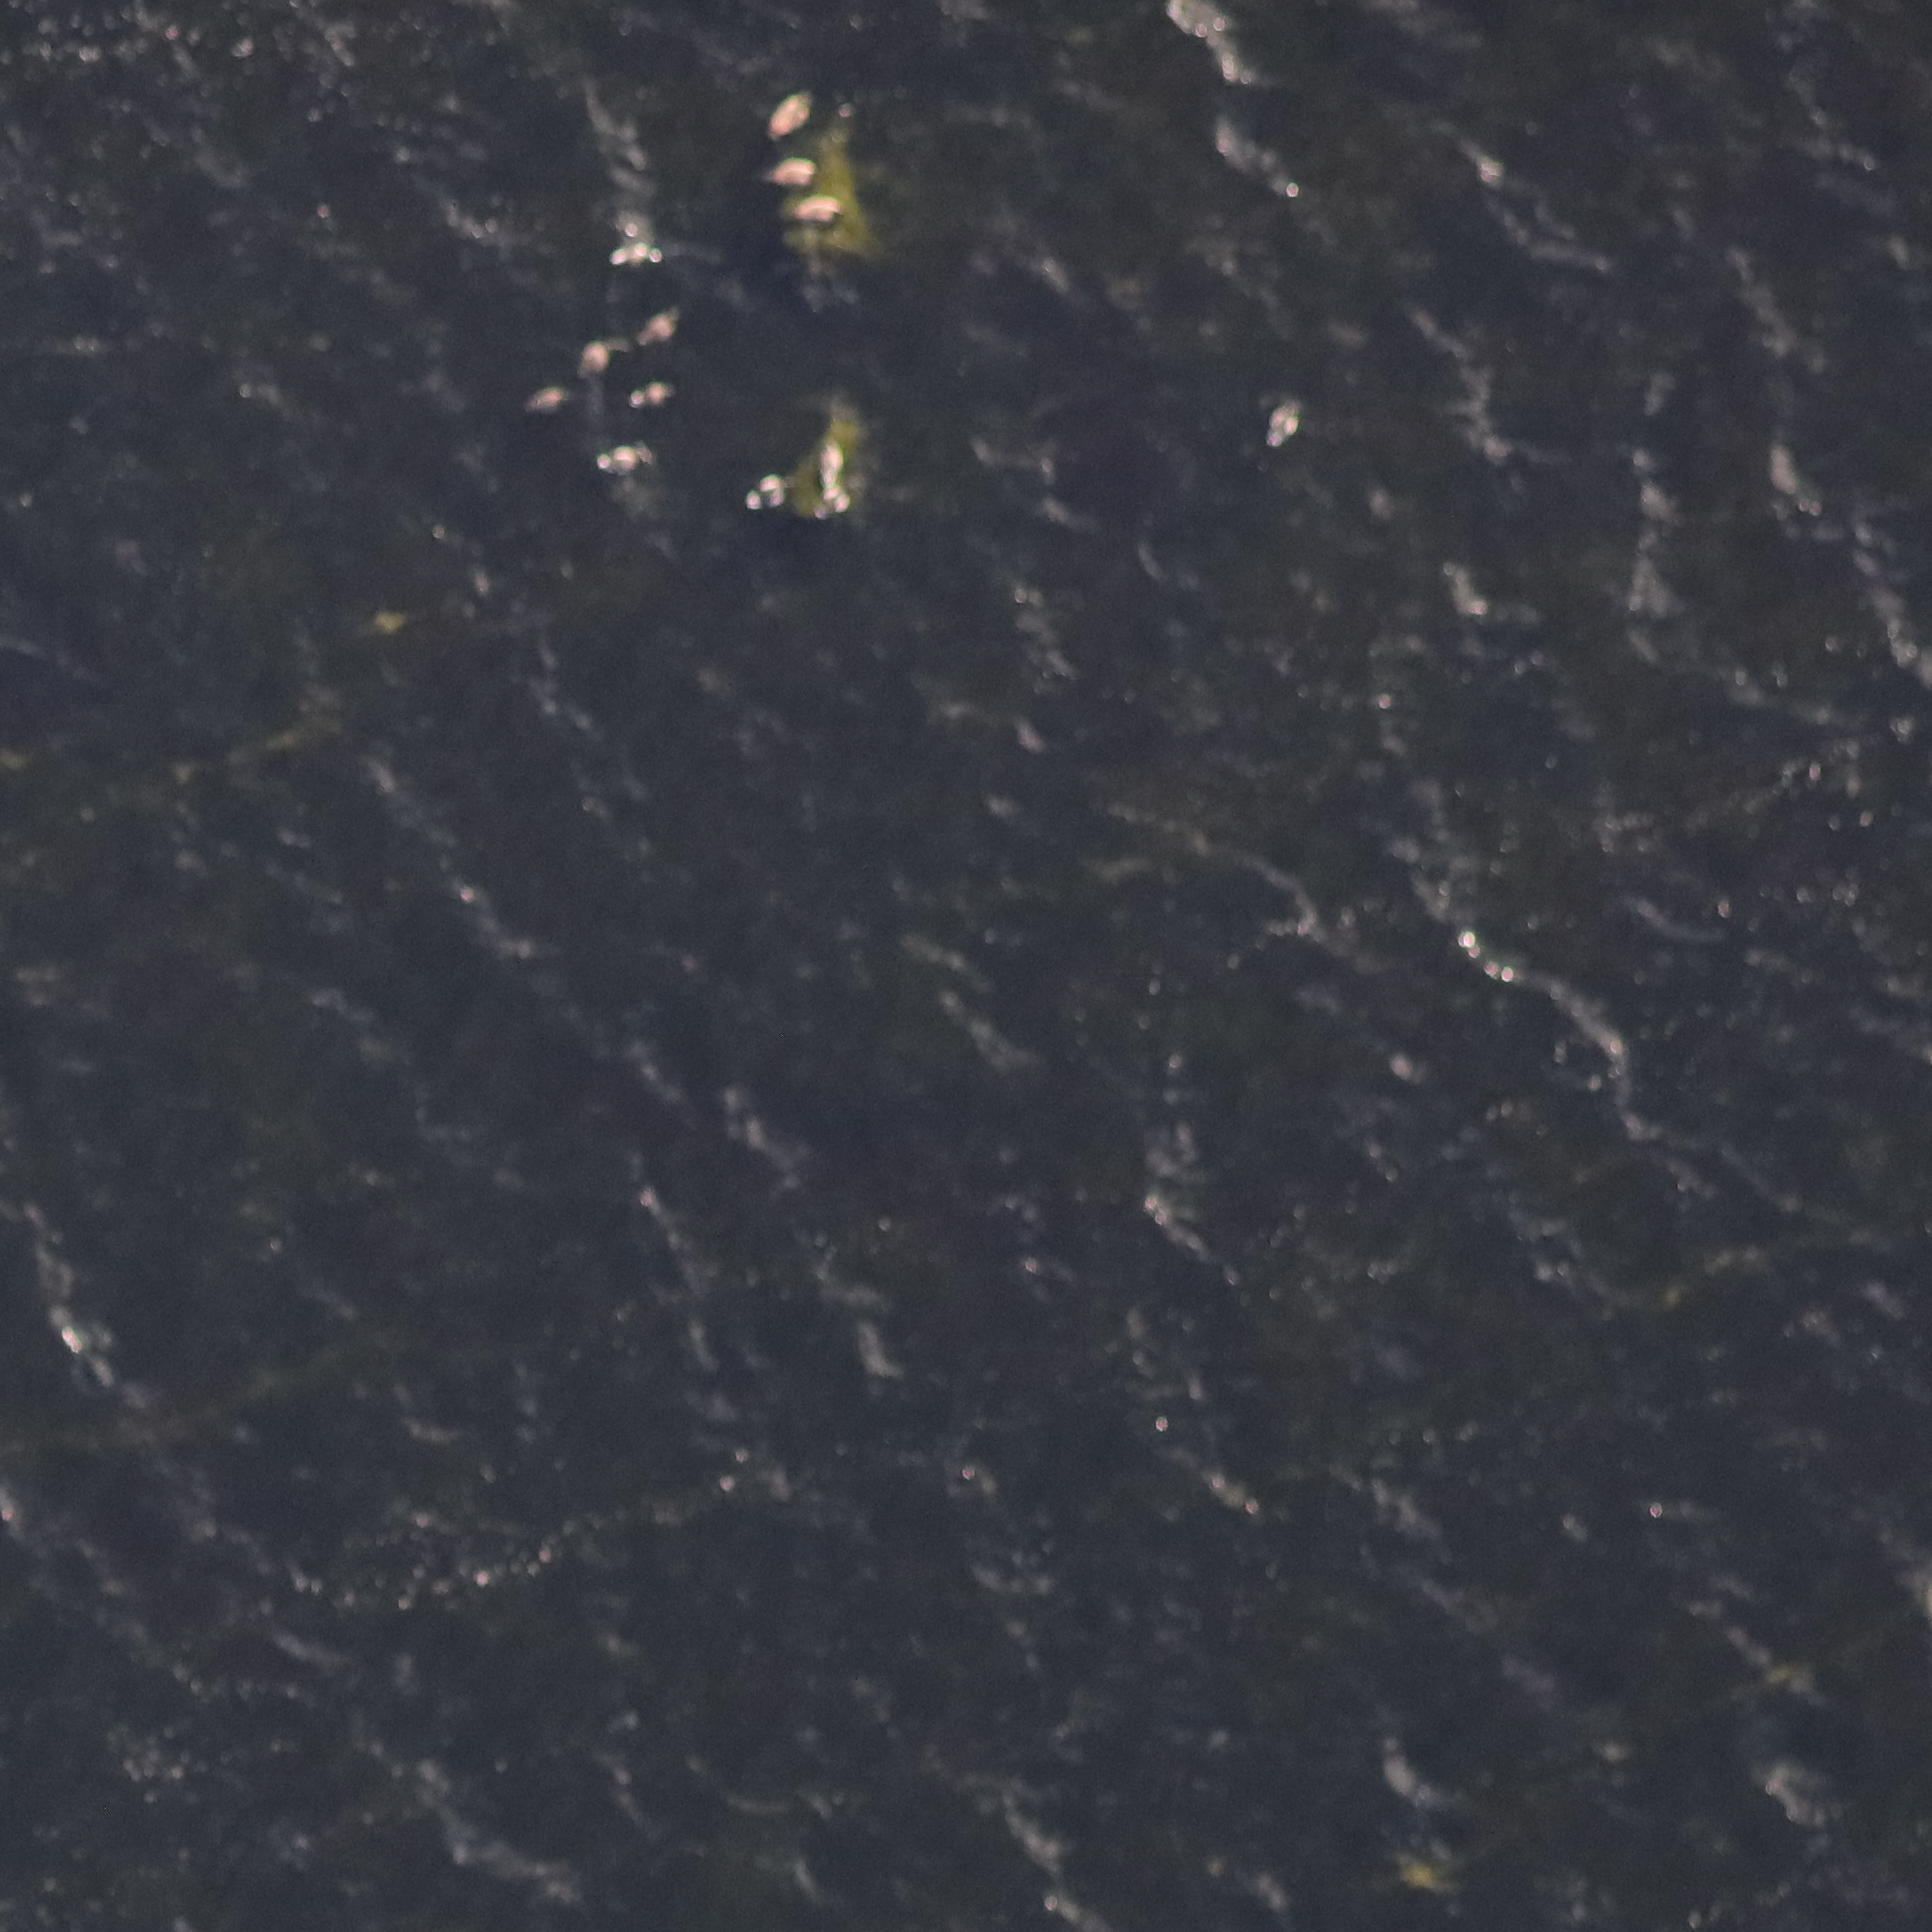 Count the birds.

12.